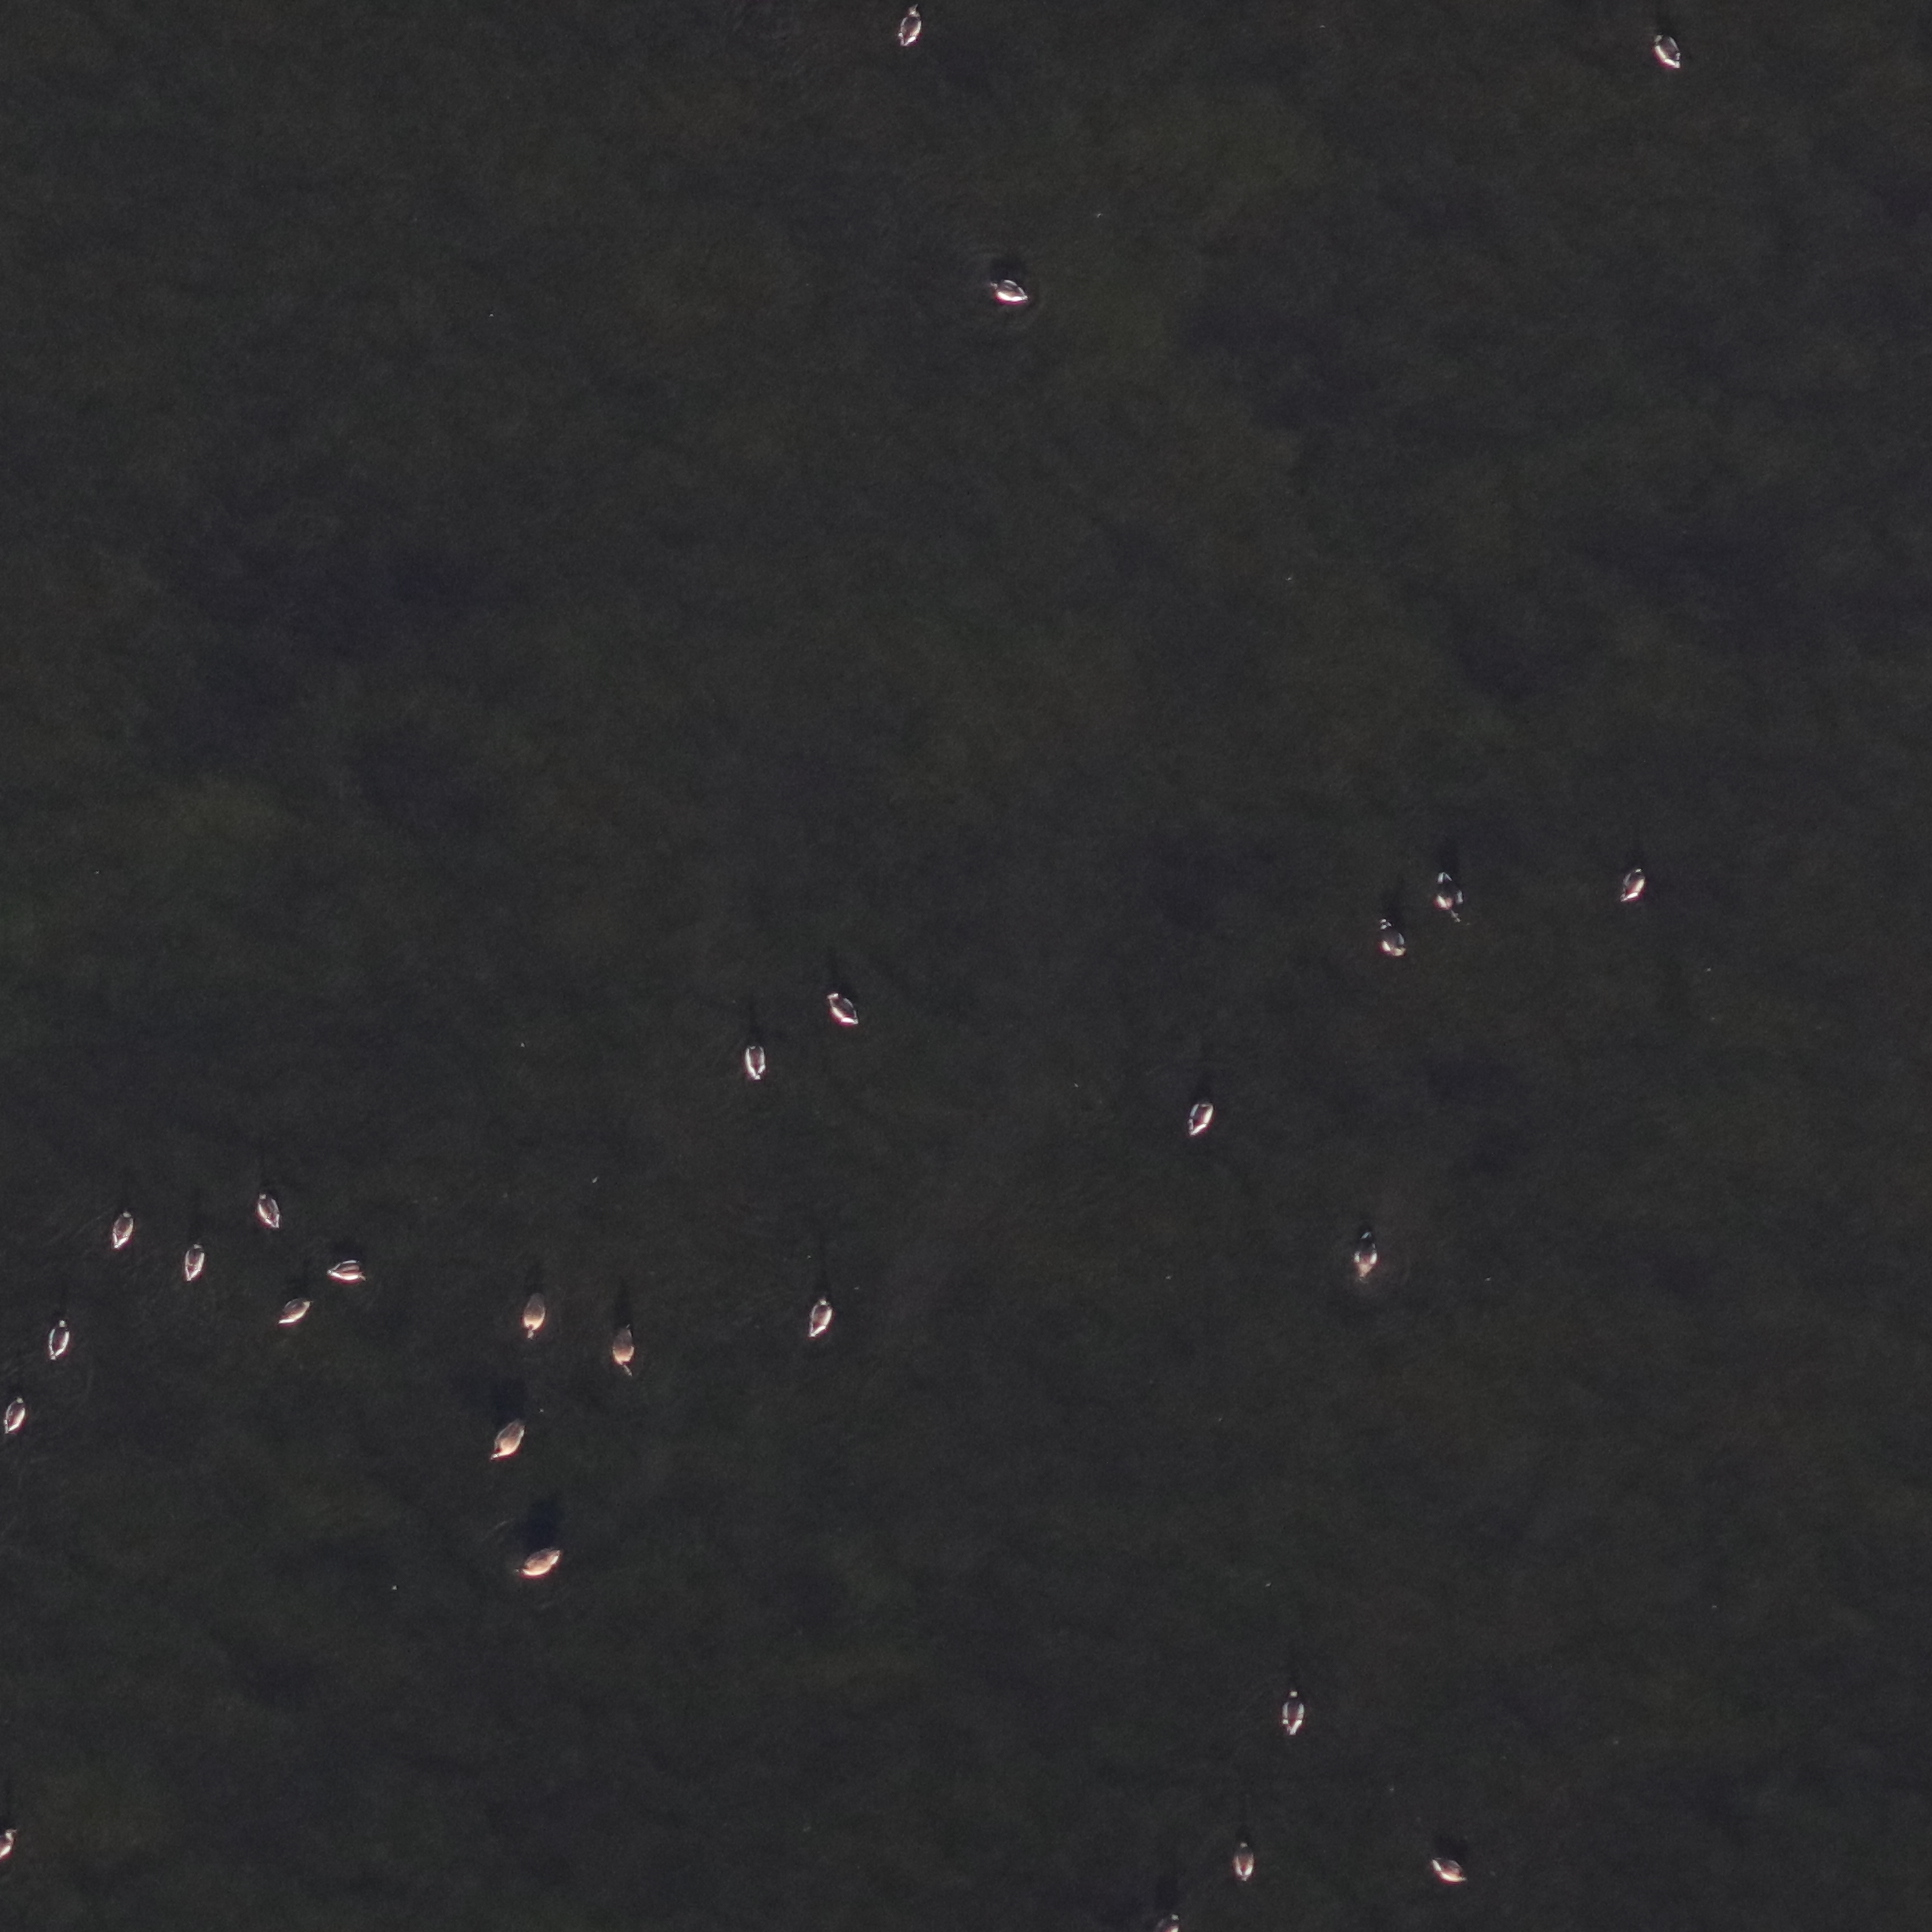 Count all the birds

26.